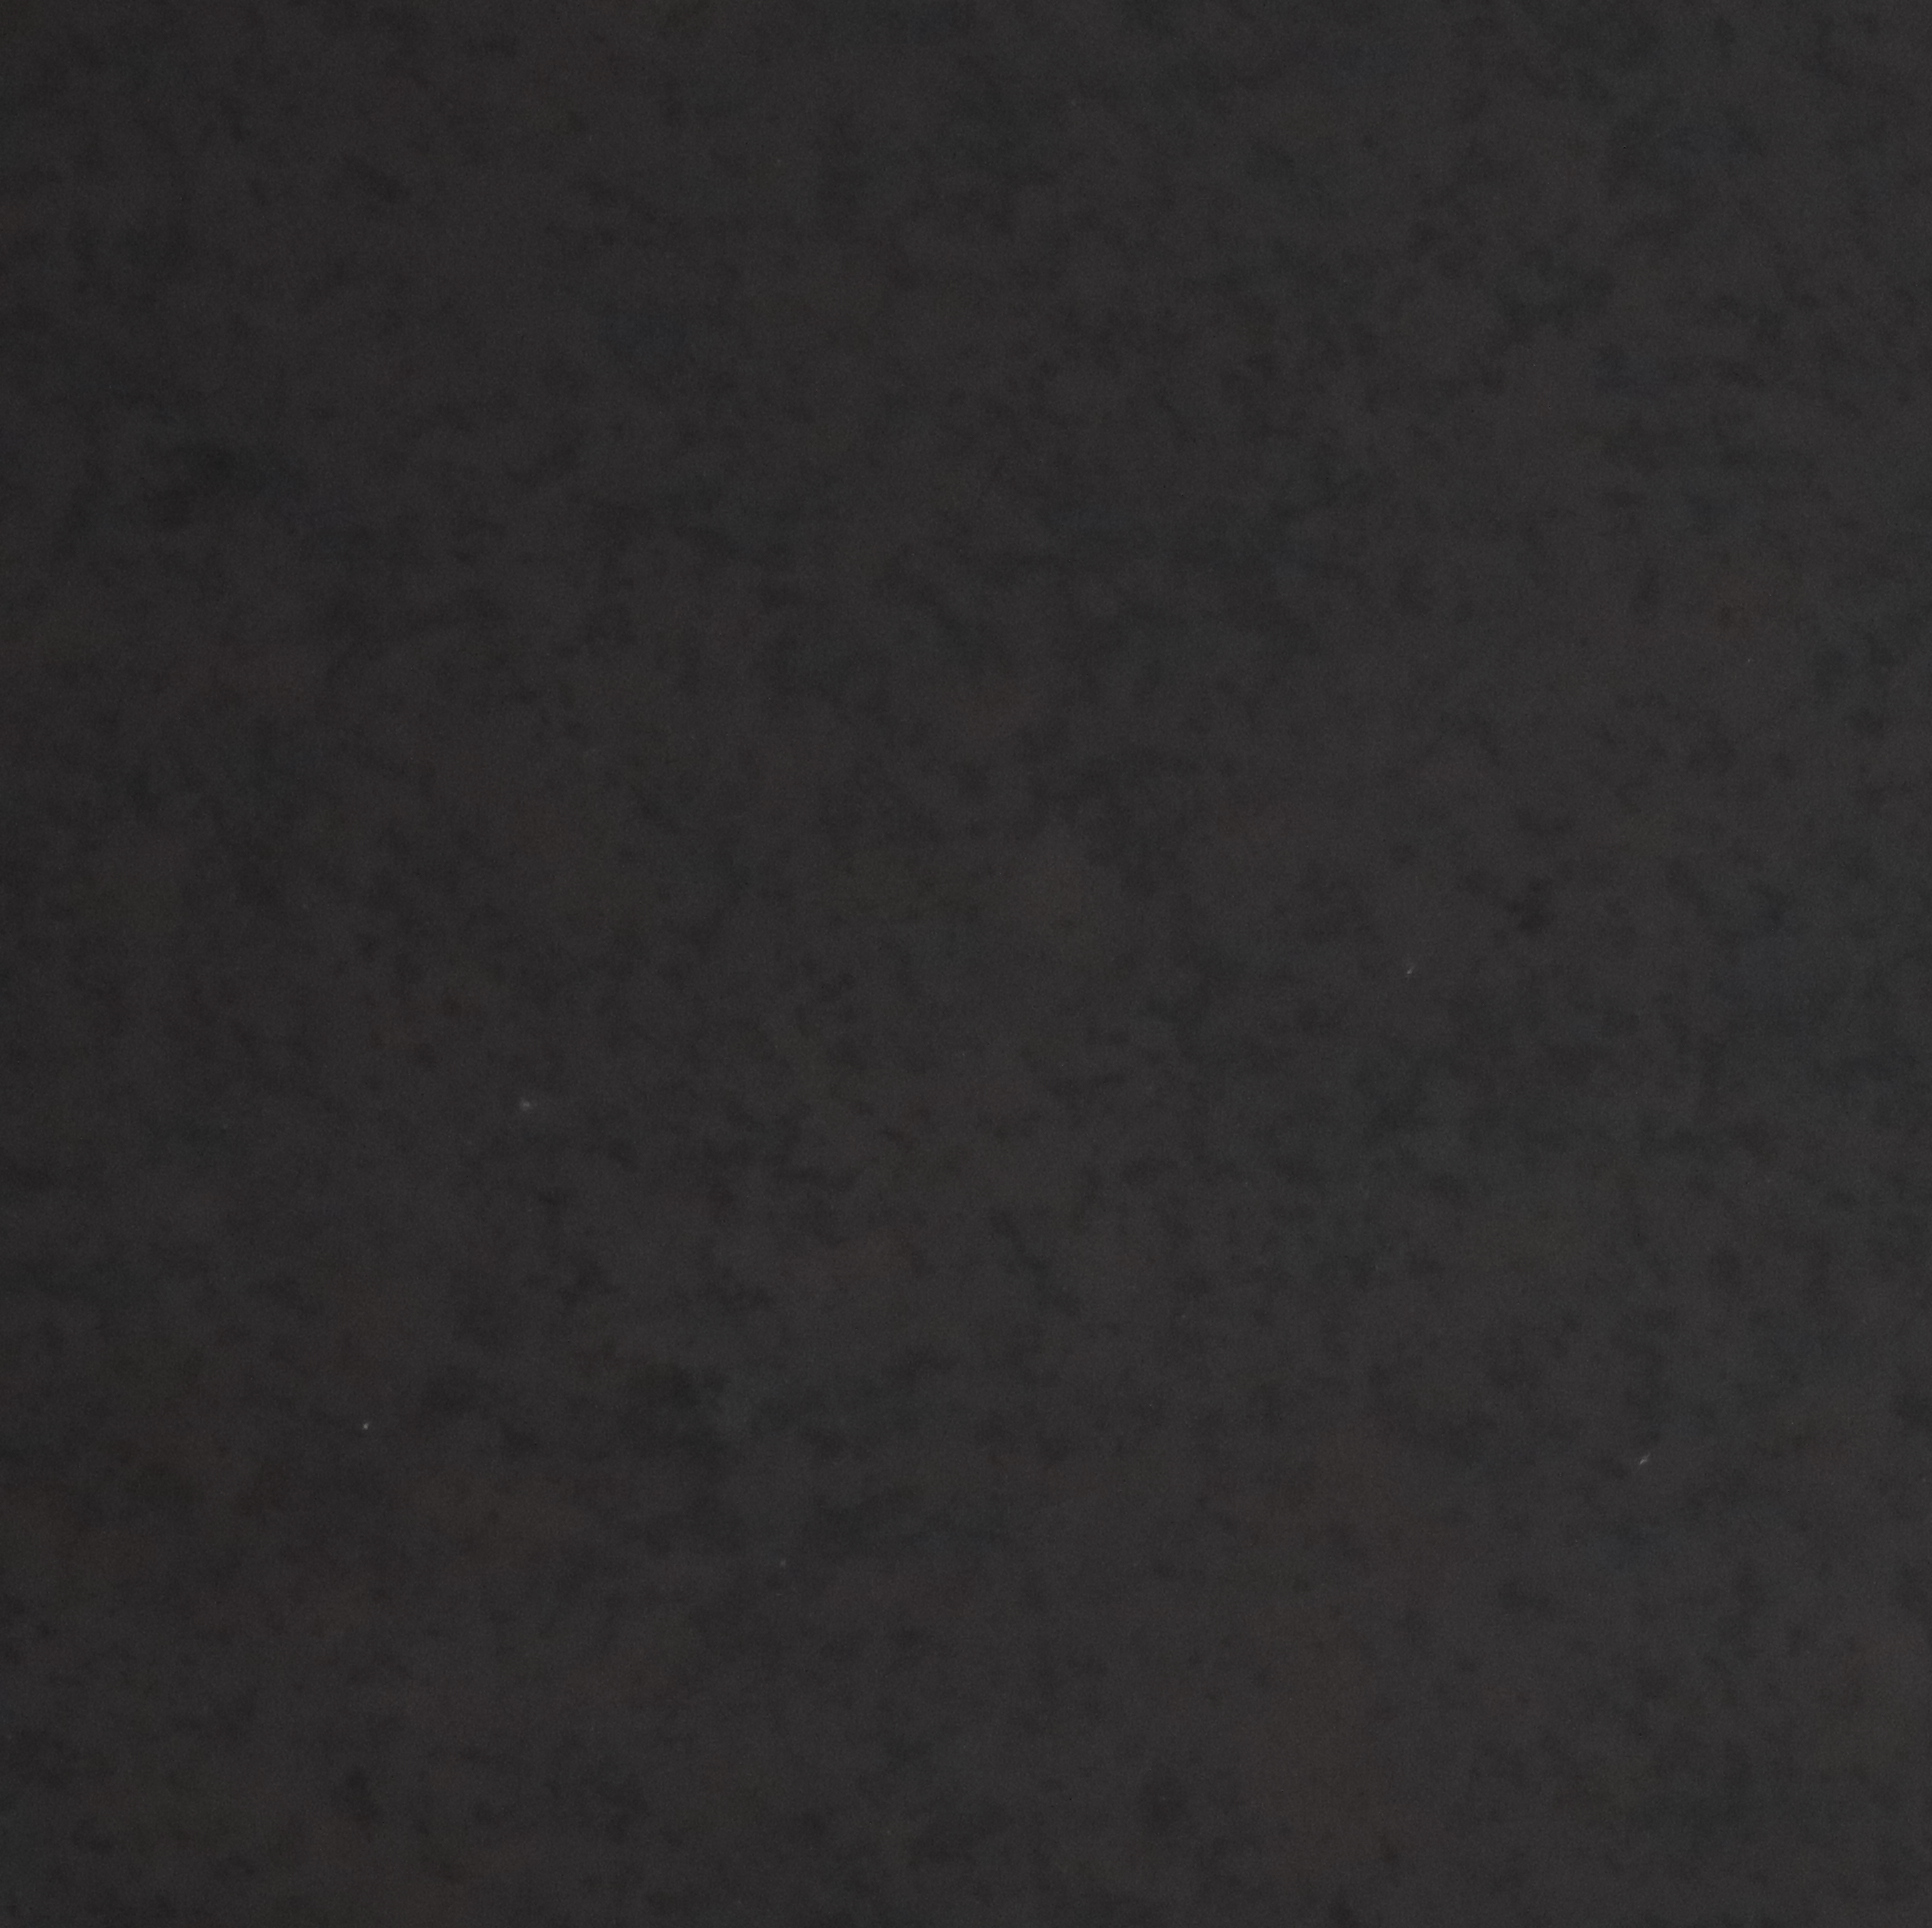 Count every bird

0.